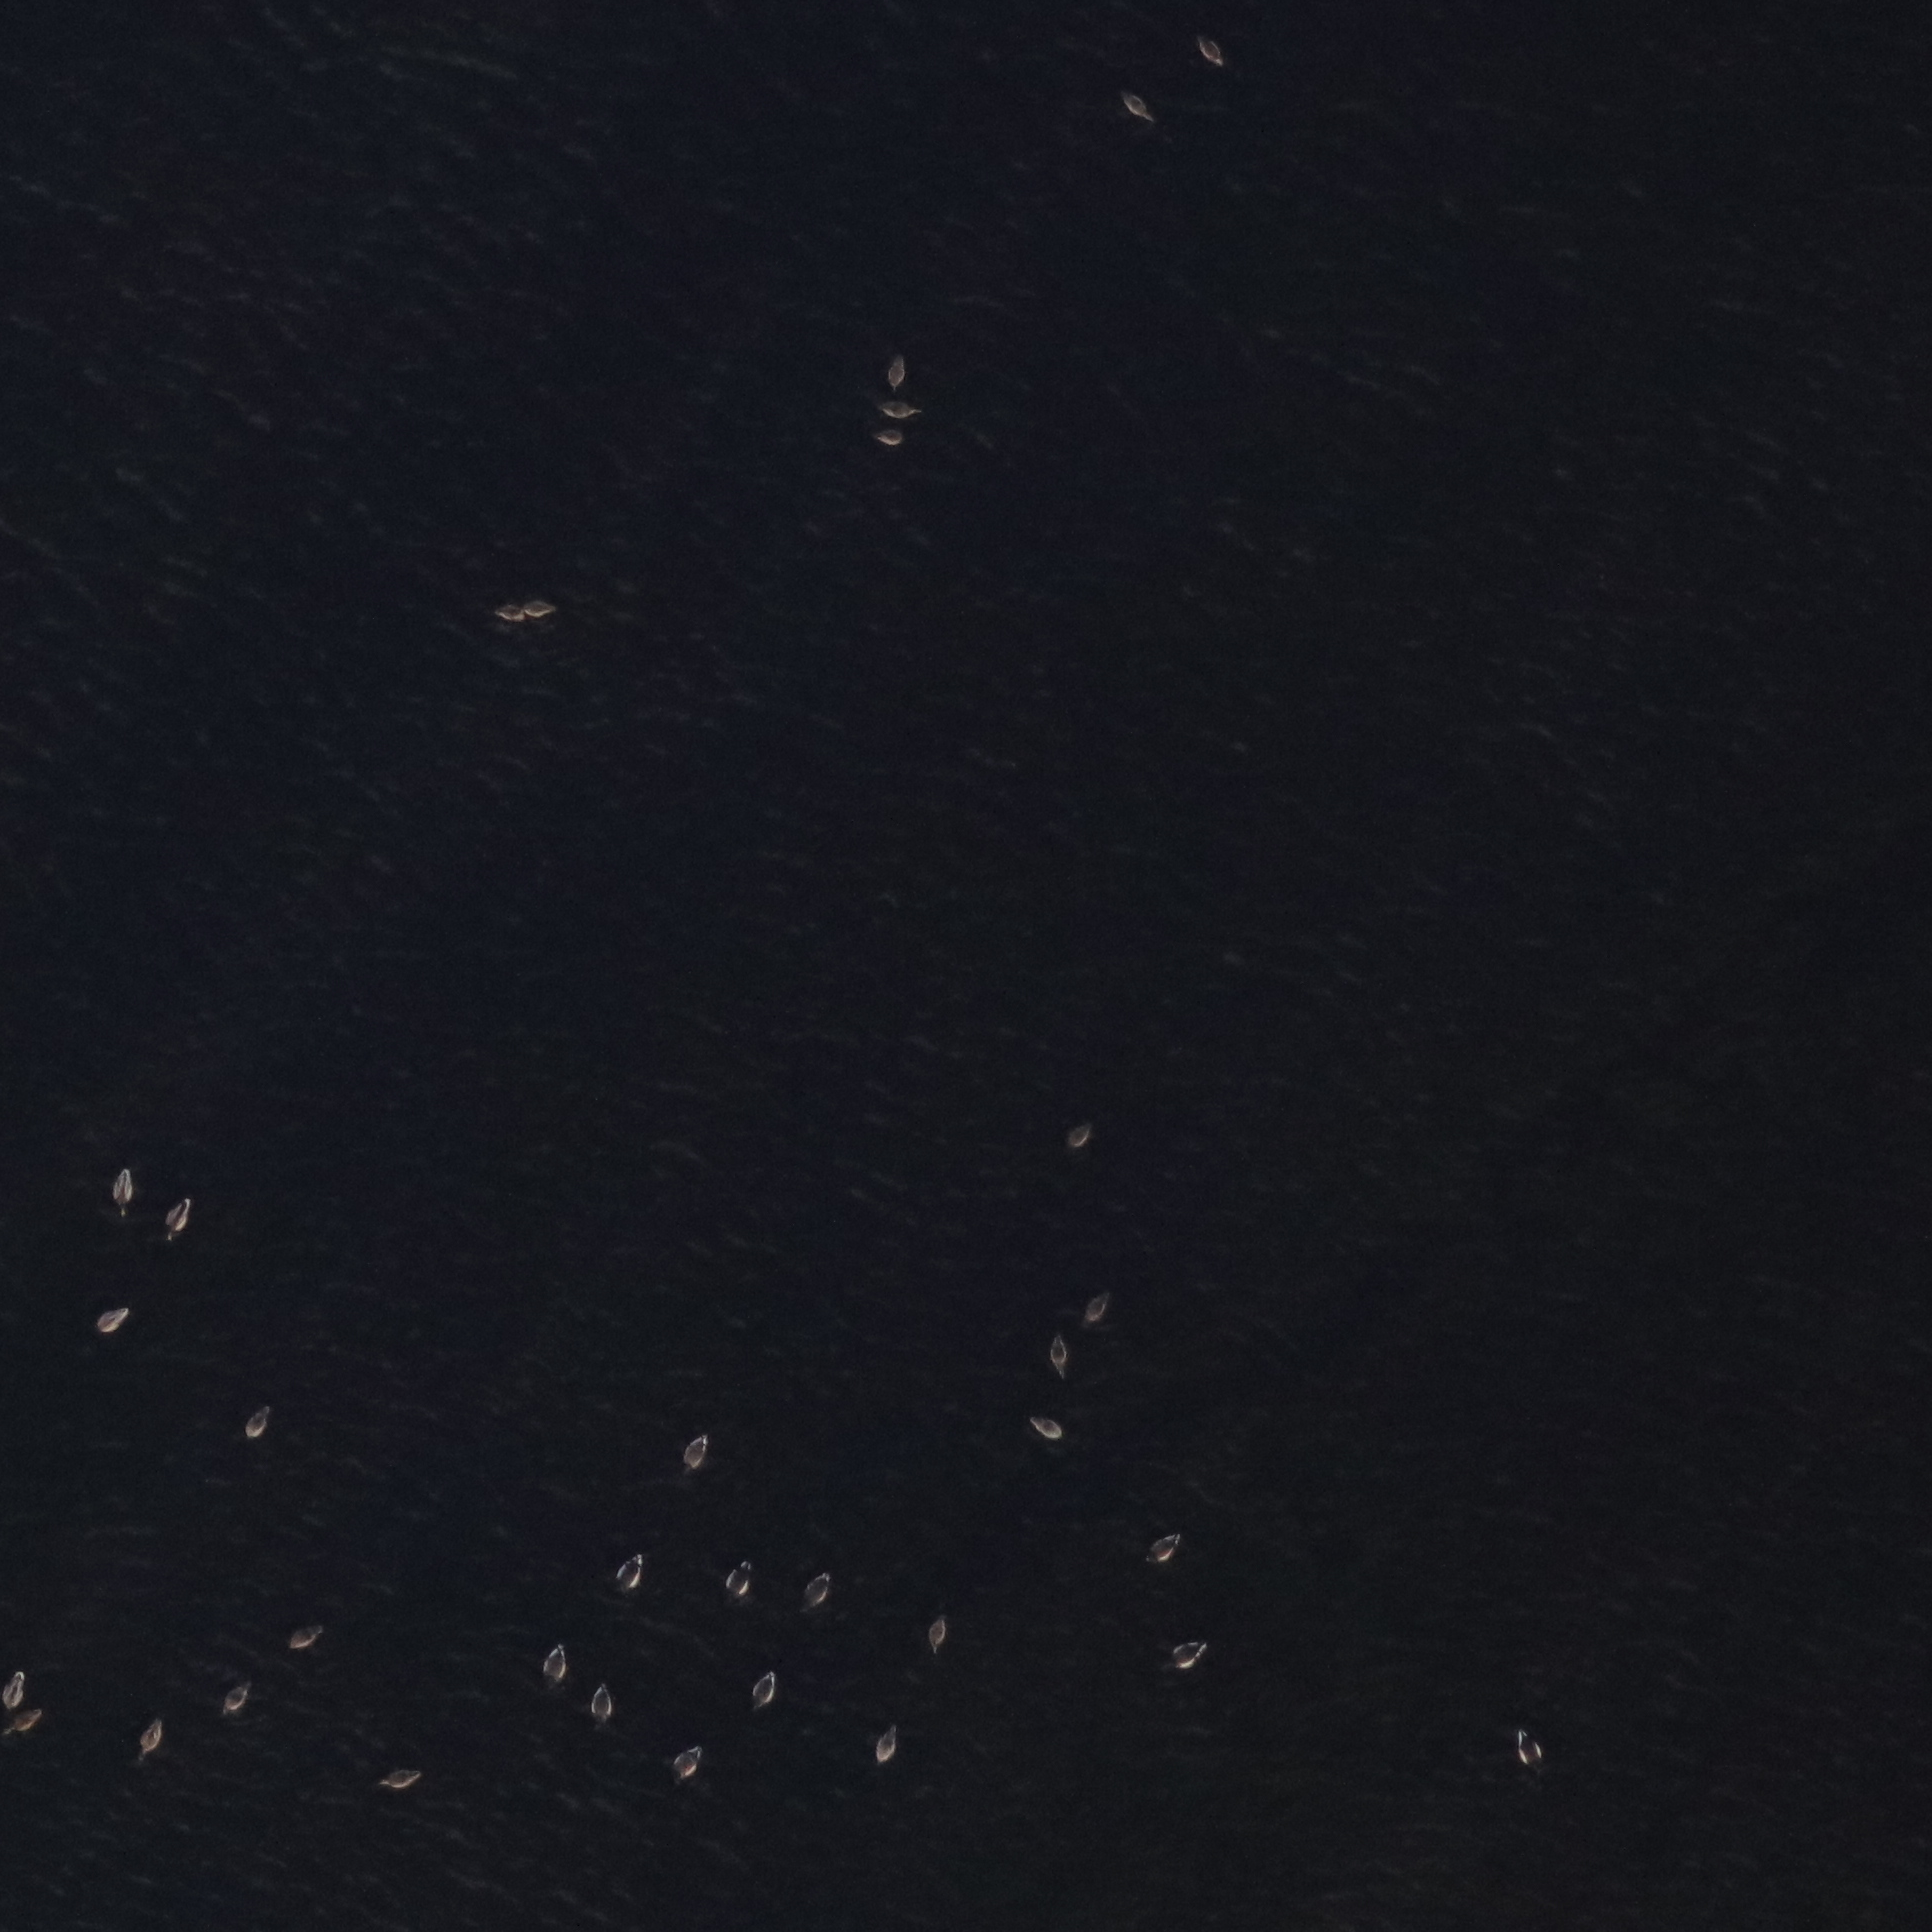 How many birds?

34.